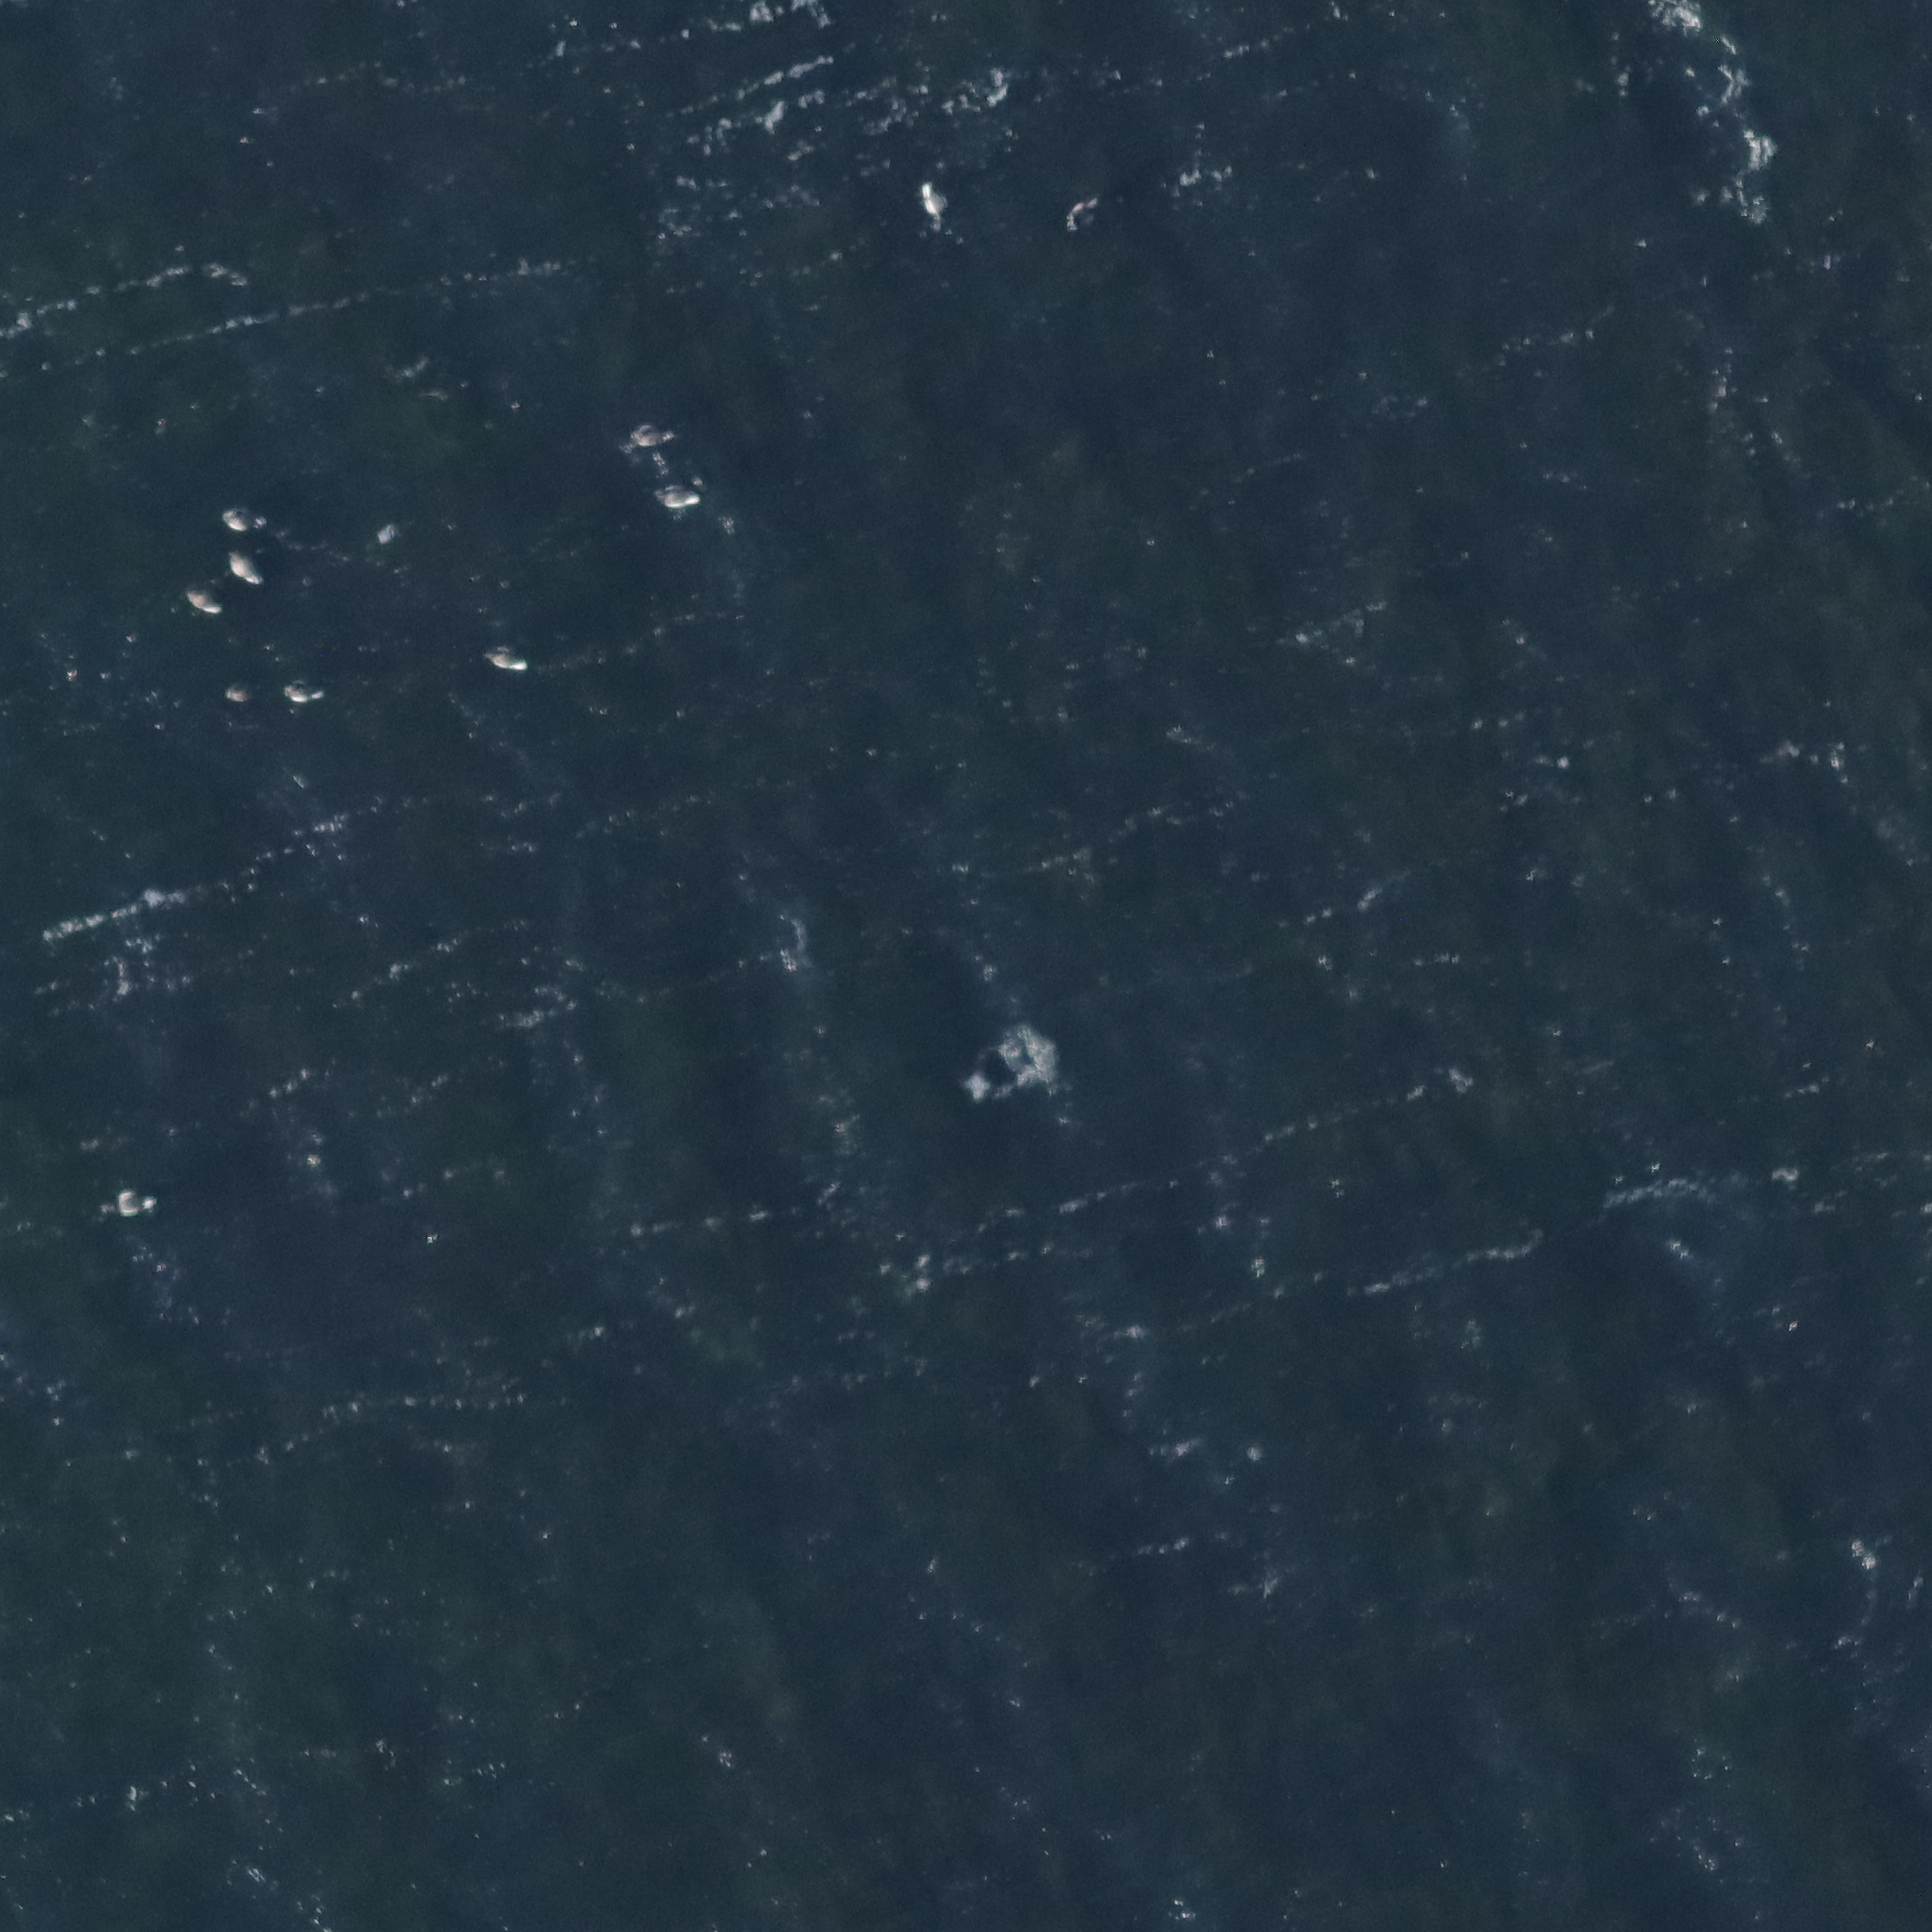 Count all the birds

10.